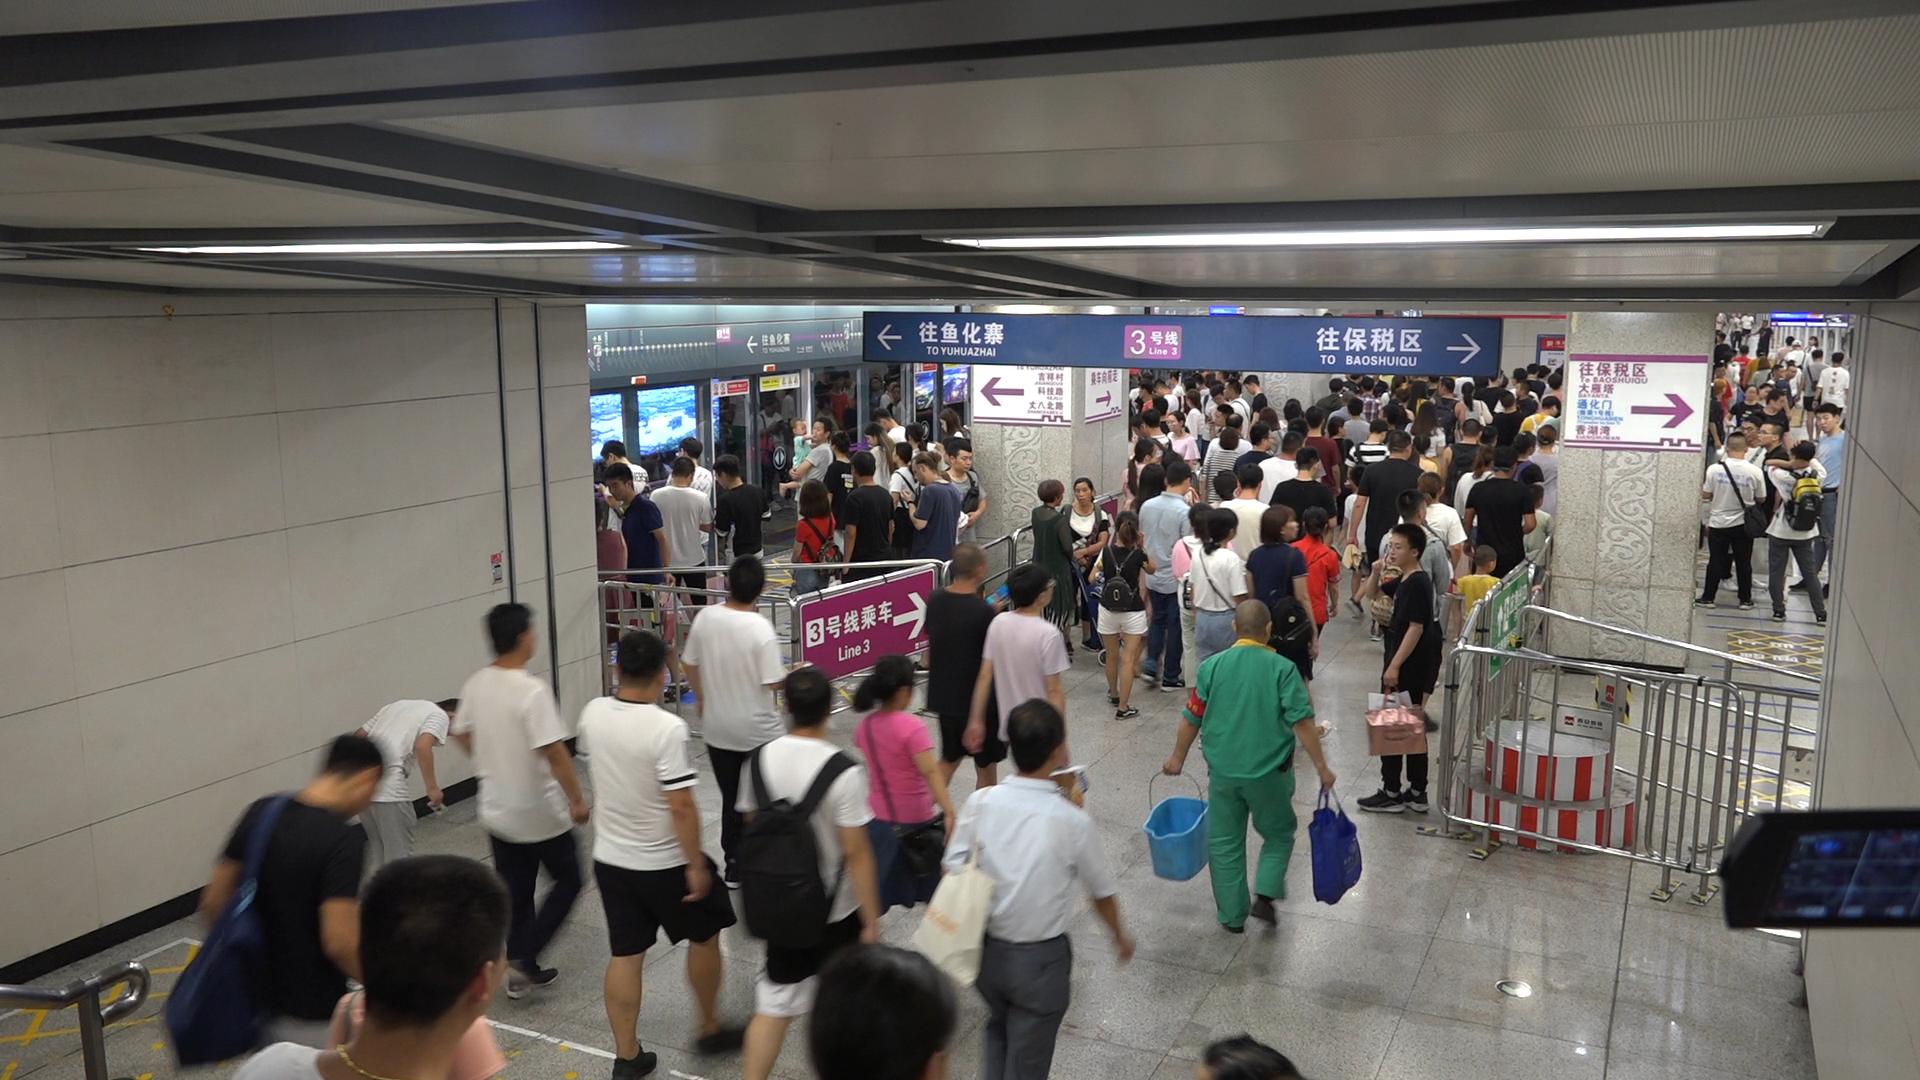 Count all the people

148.